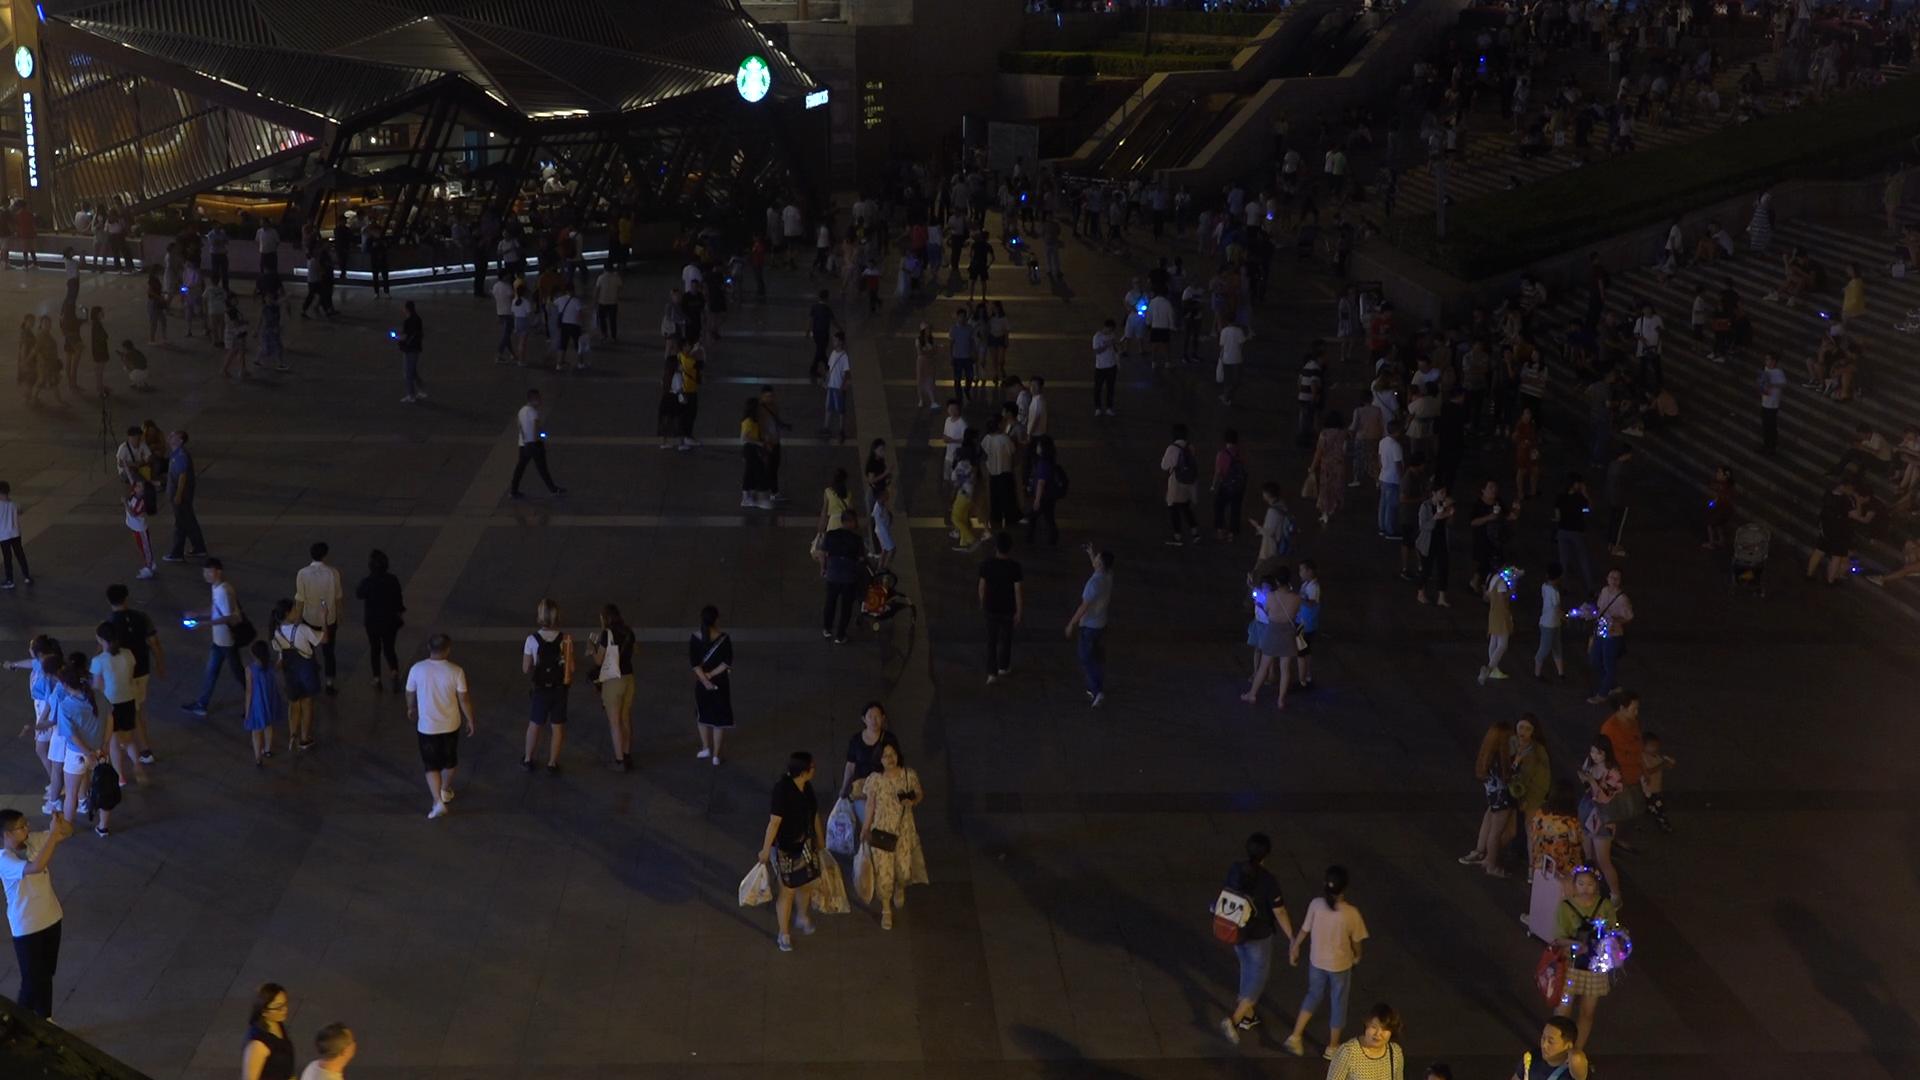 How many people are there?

378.